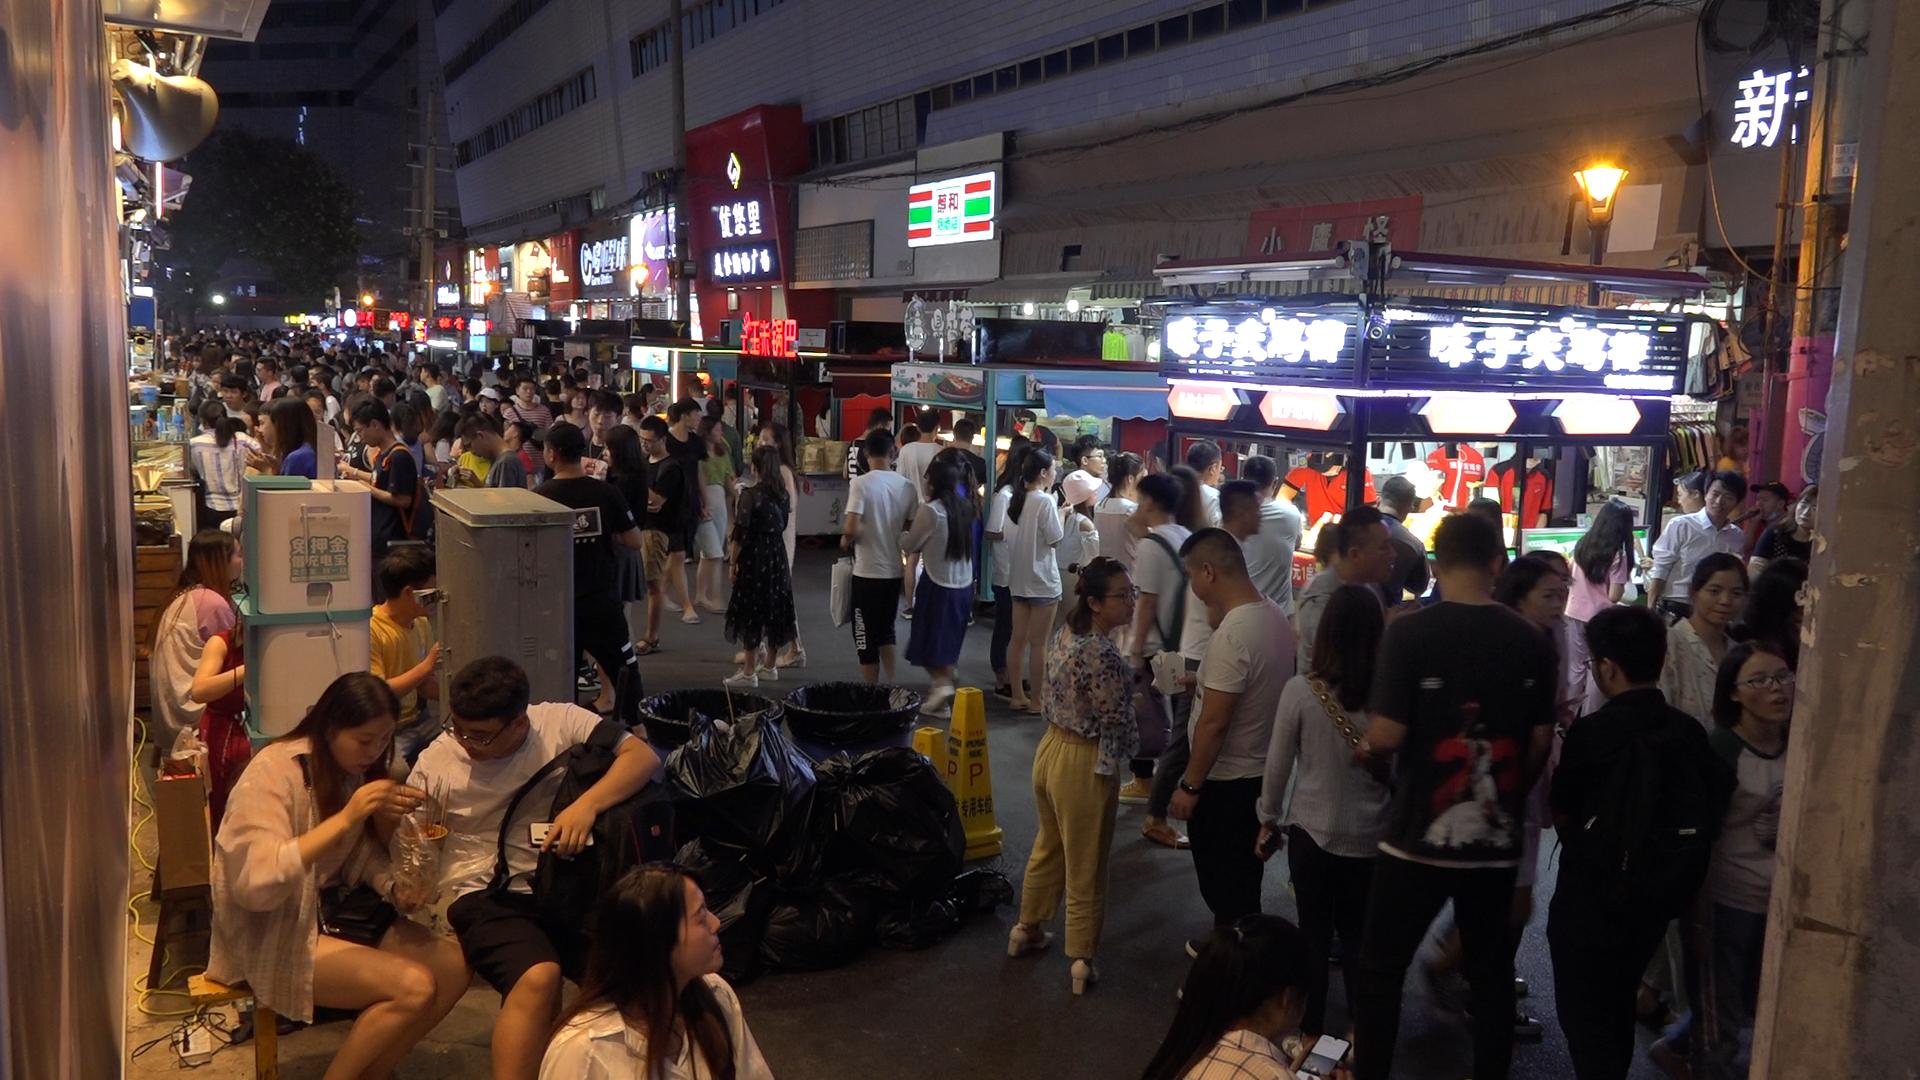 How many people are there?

174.